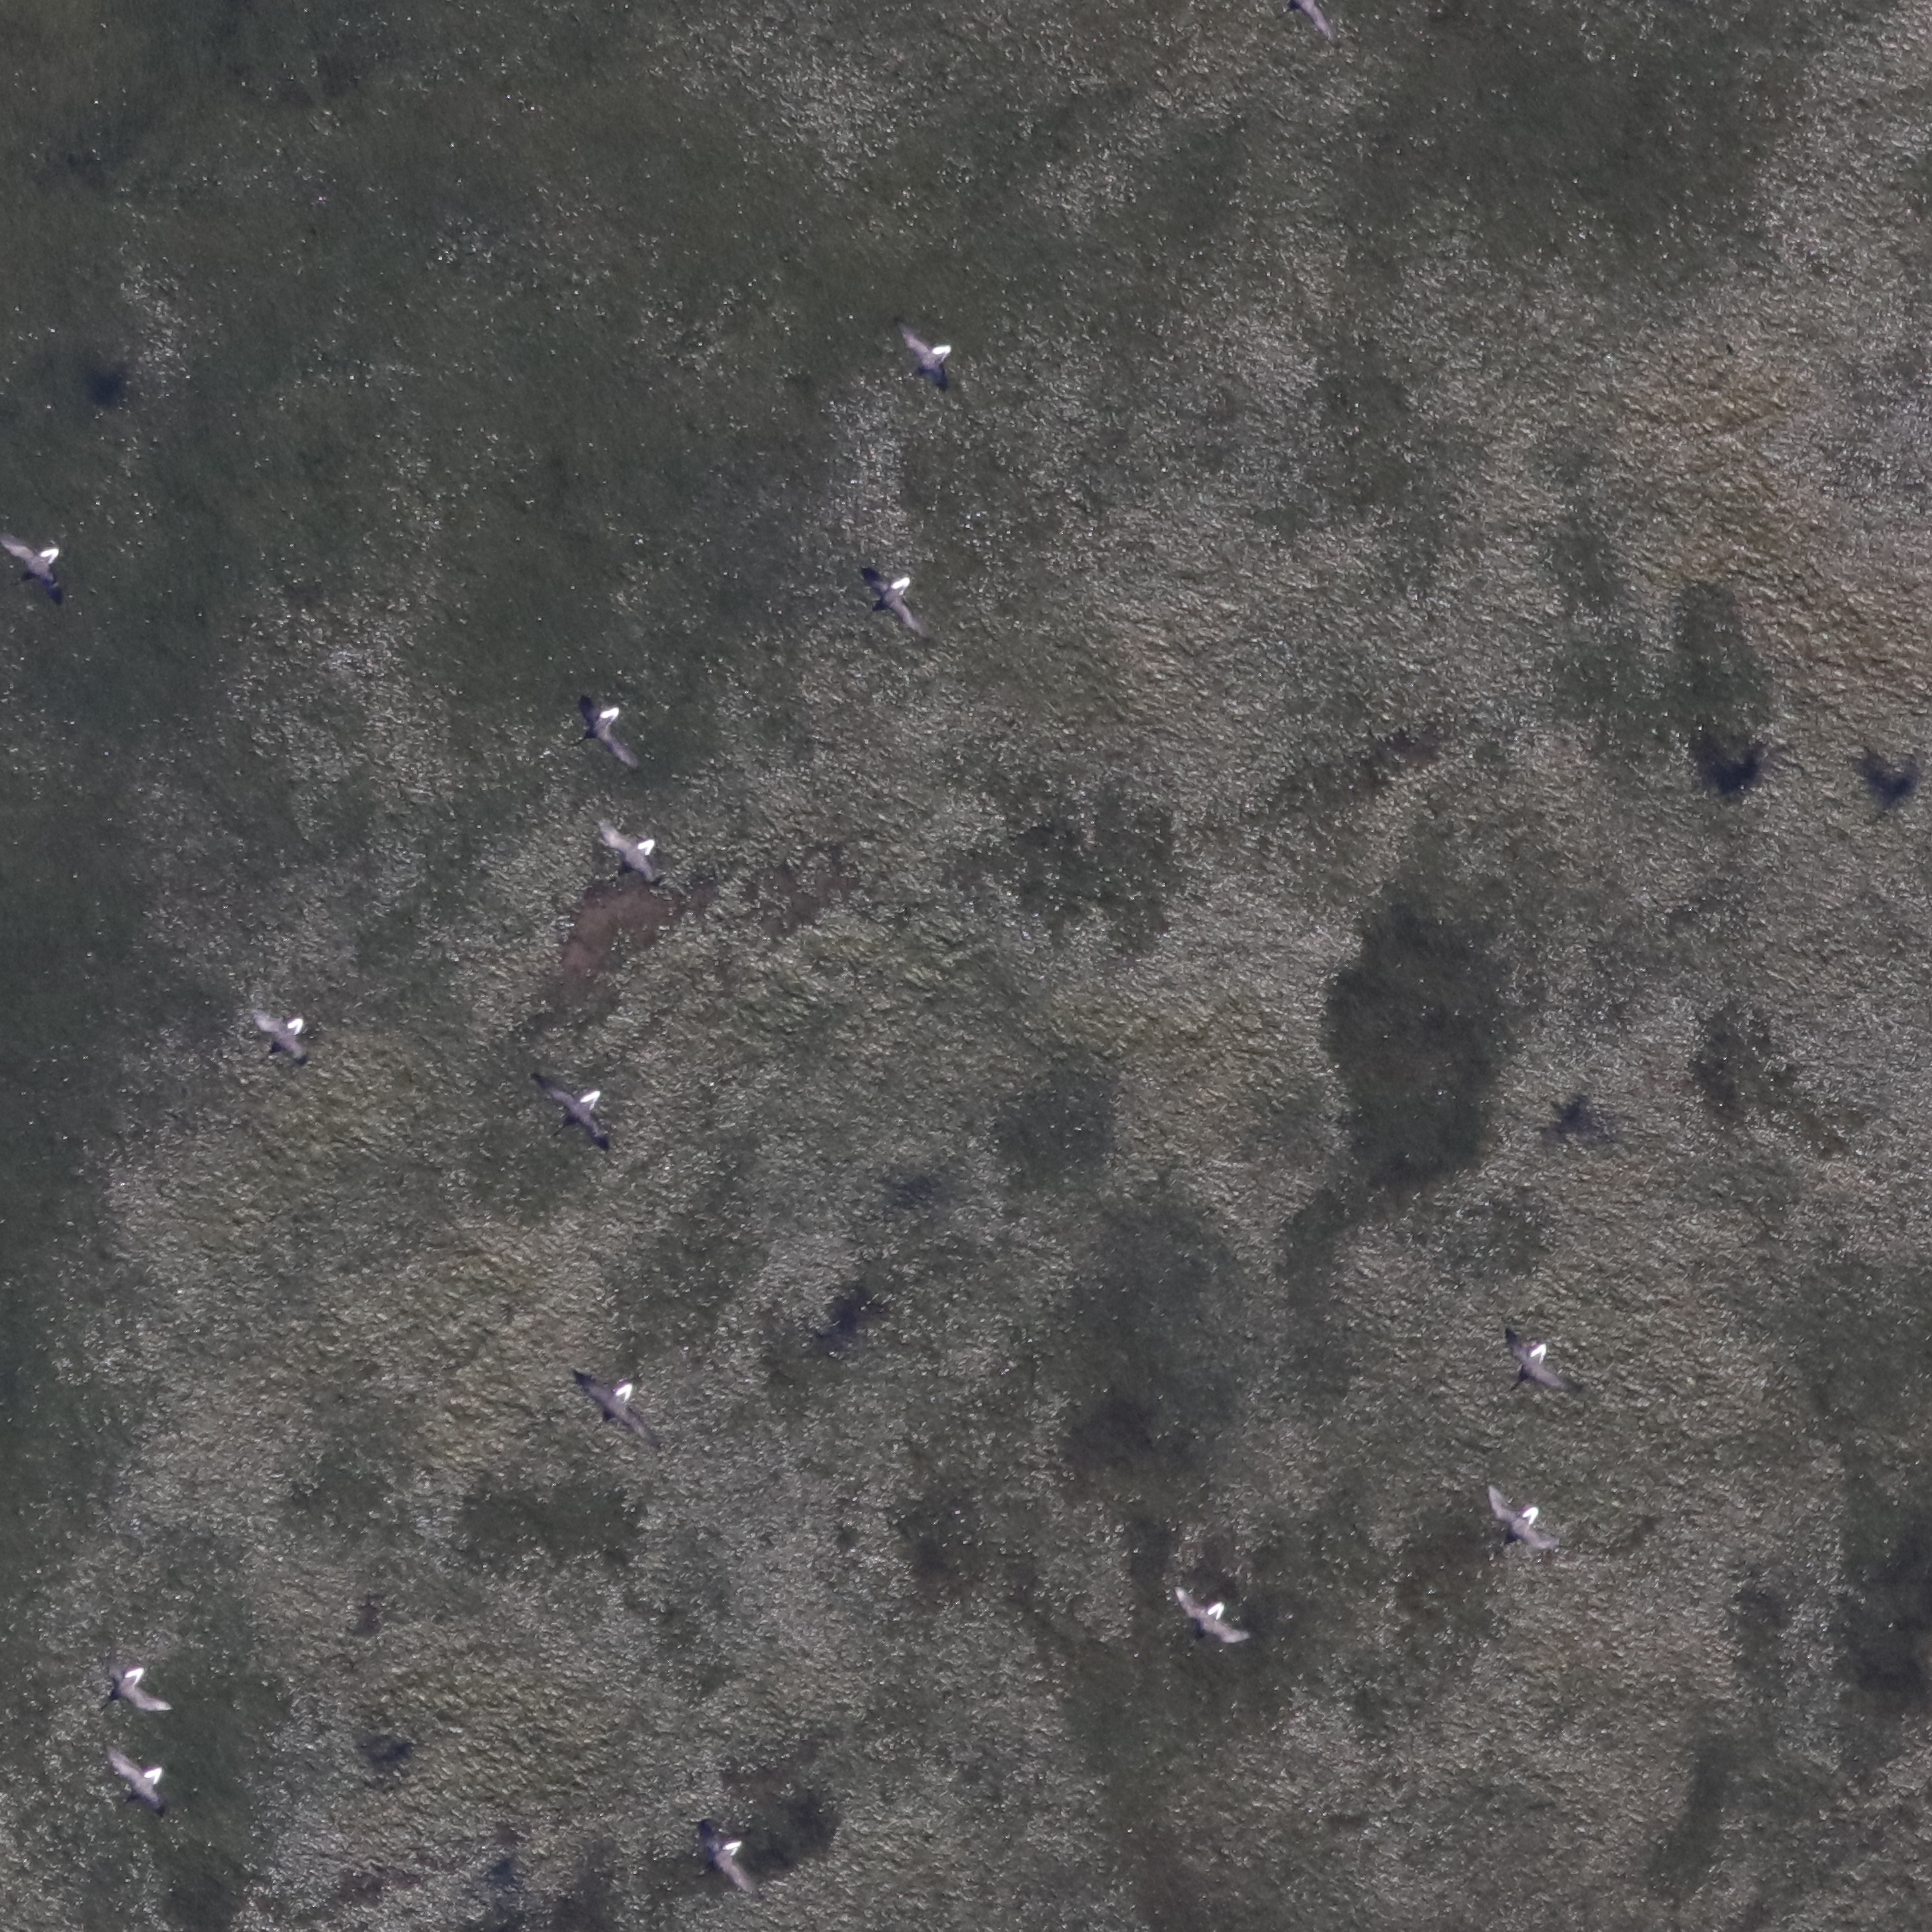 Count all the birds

14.